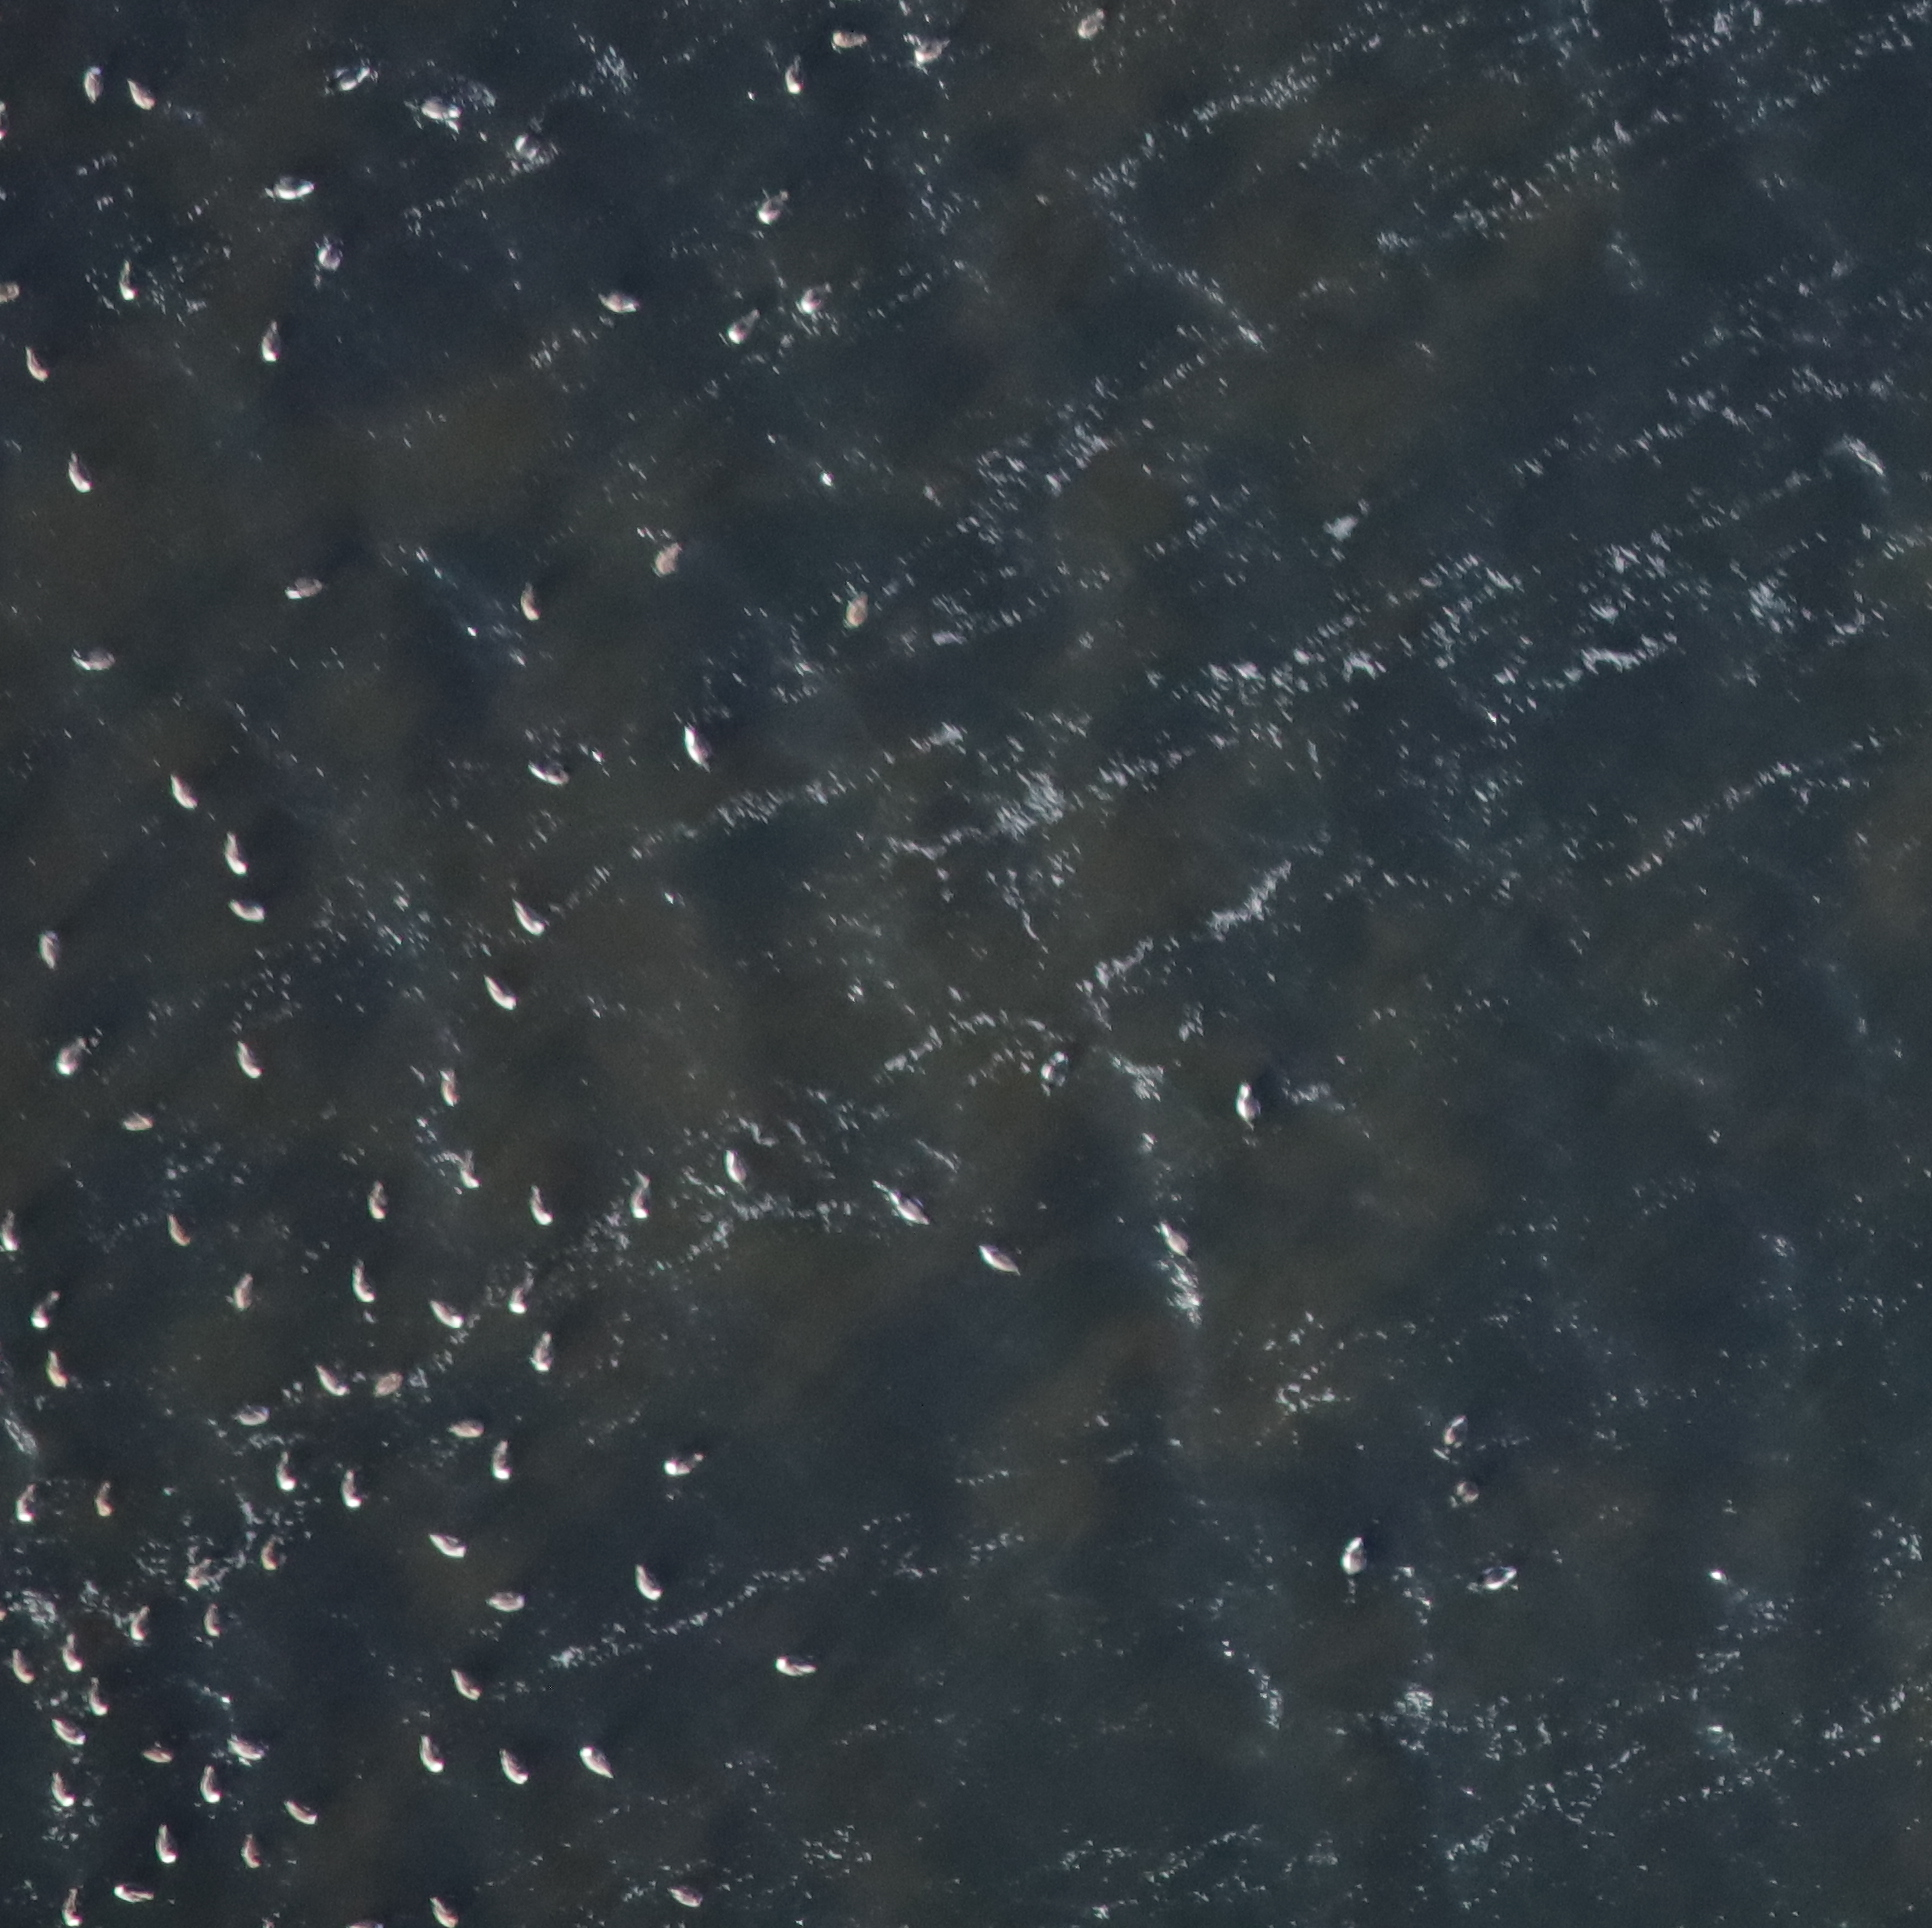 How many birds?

98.